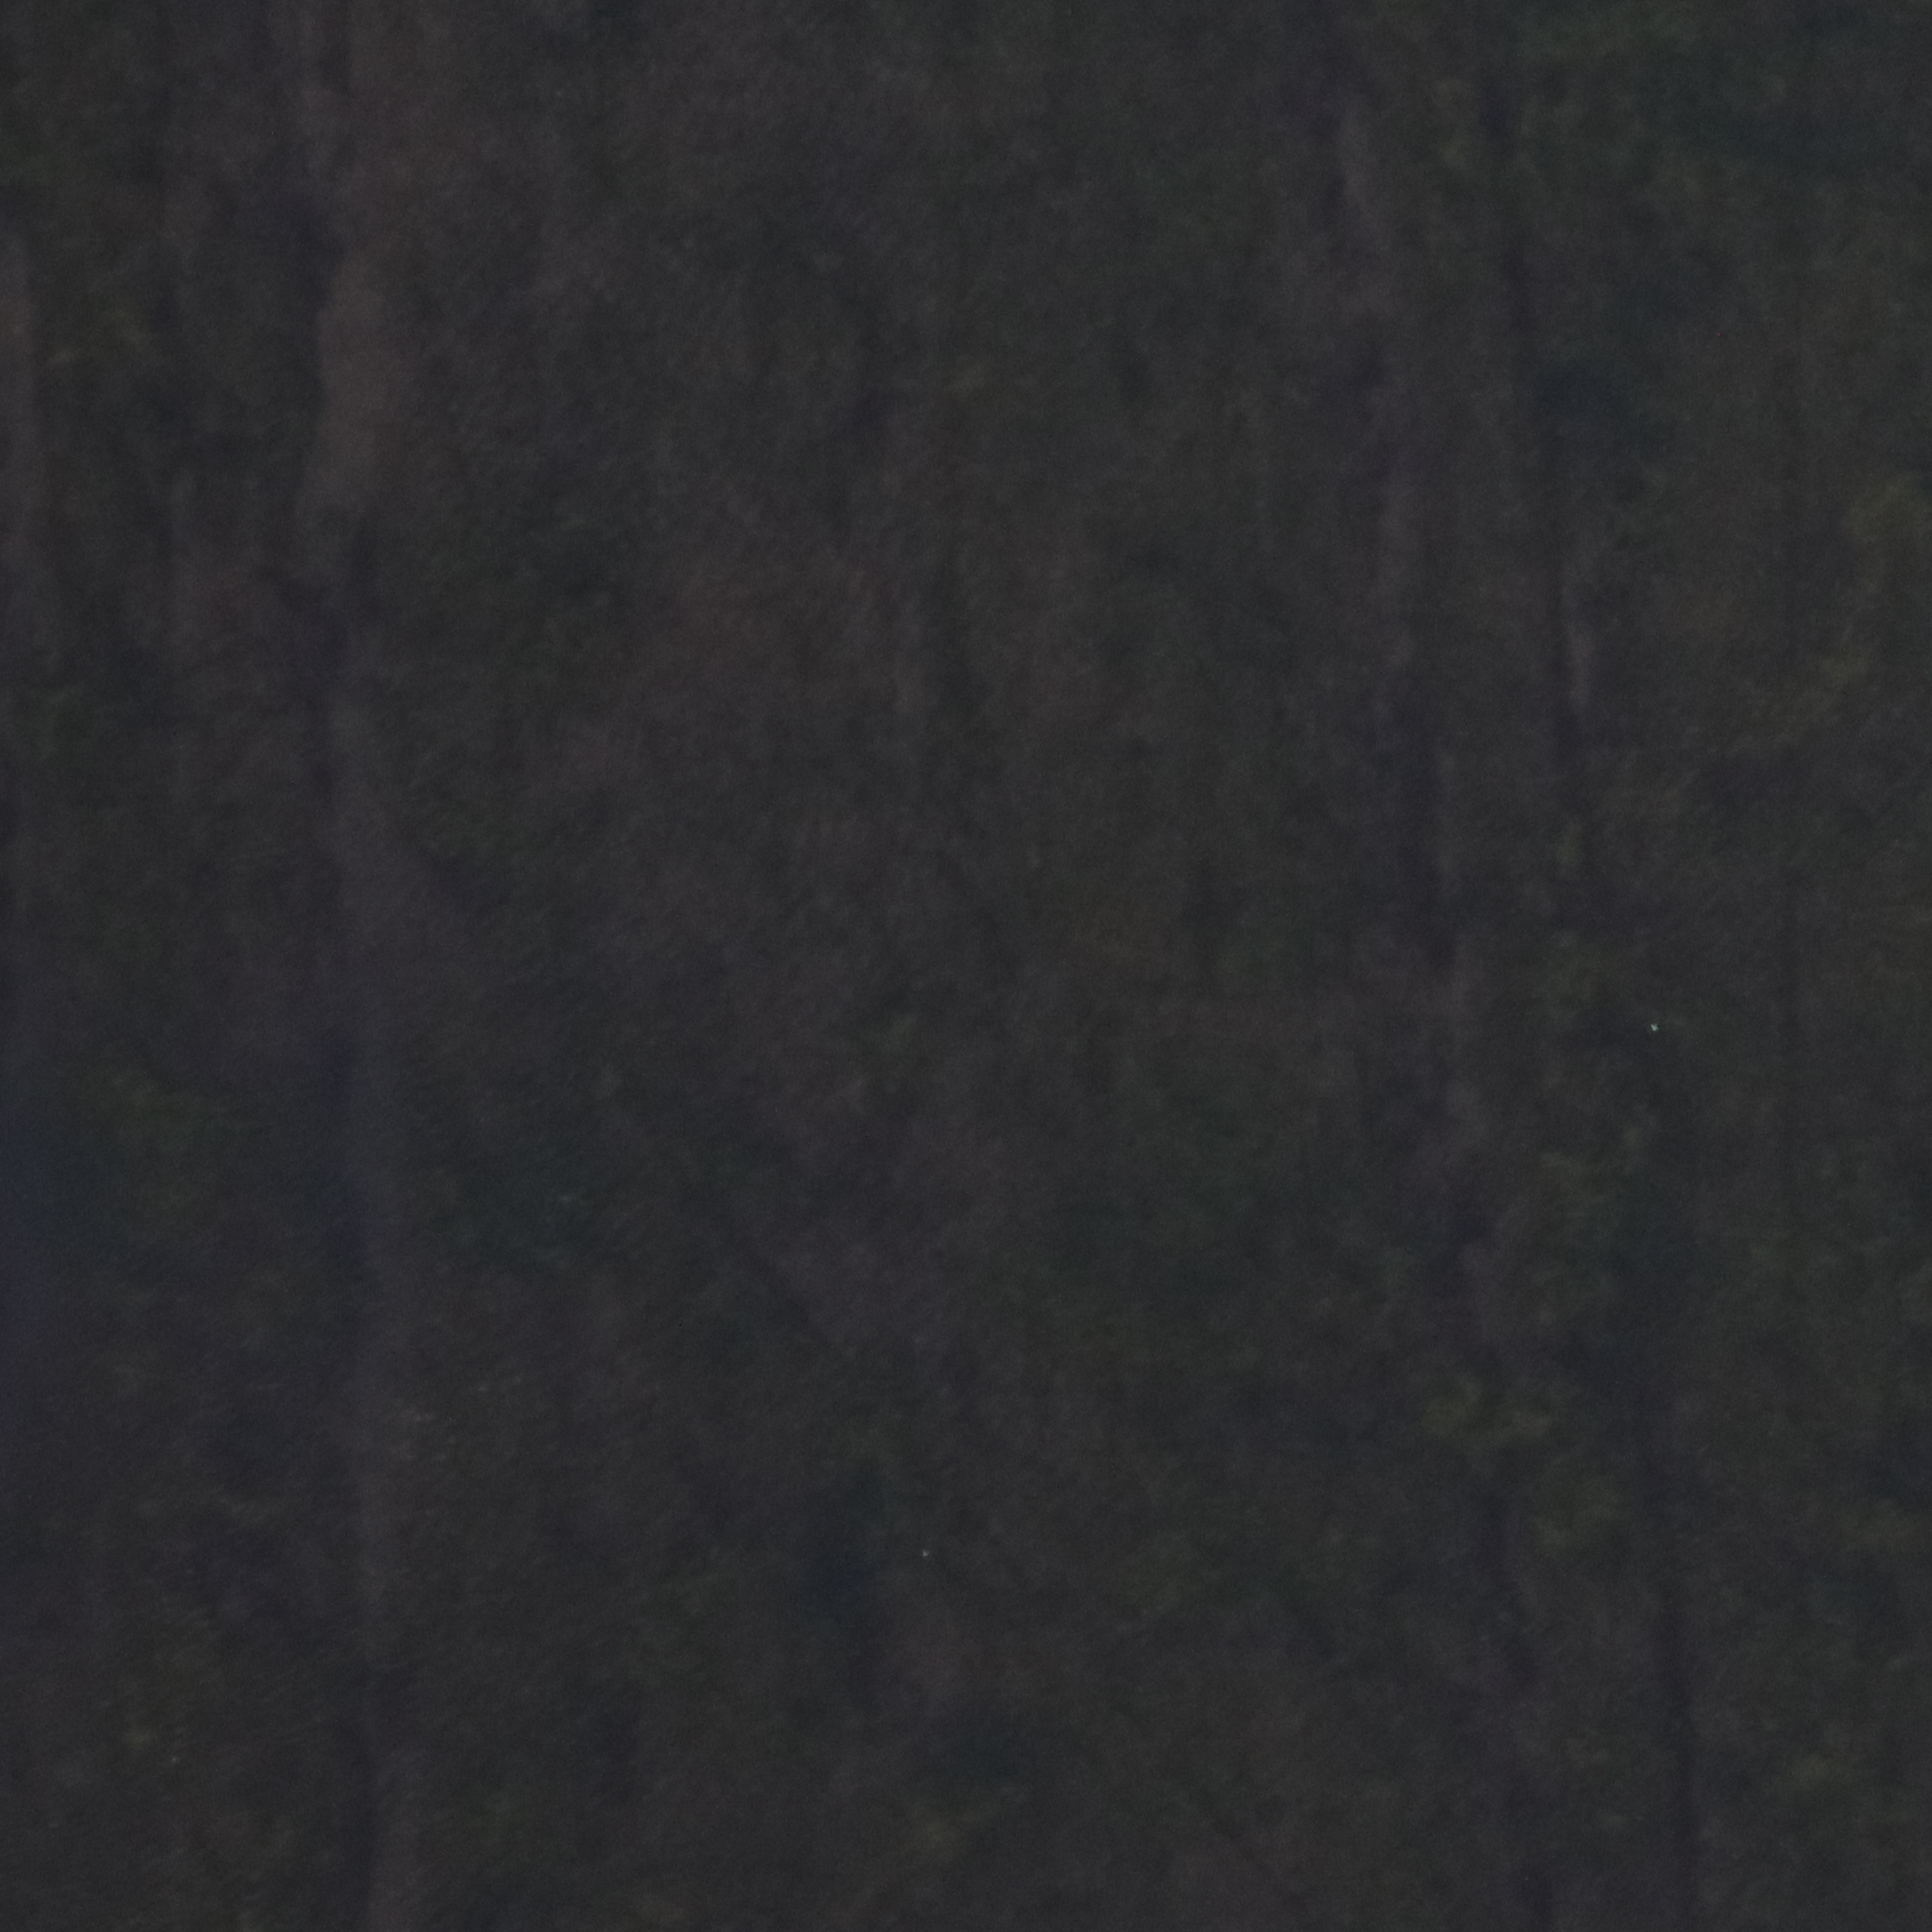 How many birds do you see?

0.